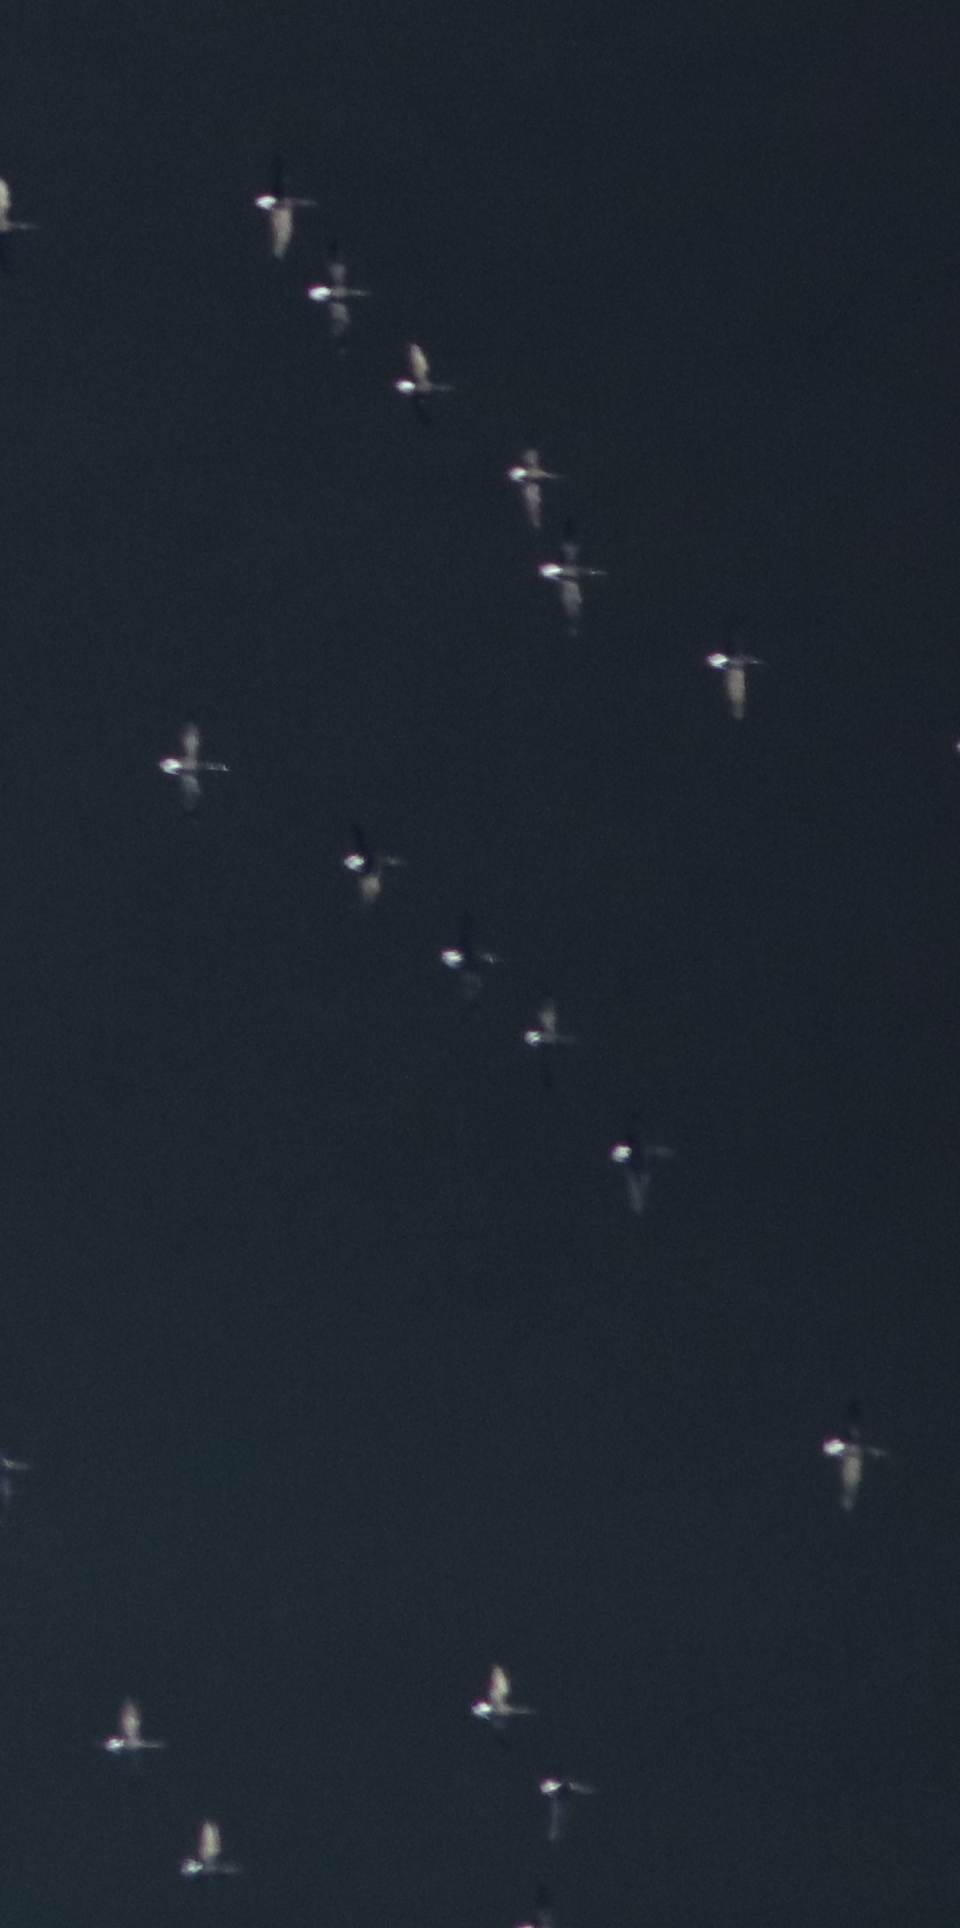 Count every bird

17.